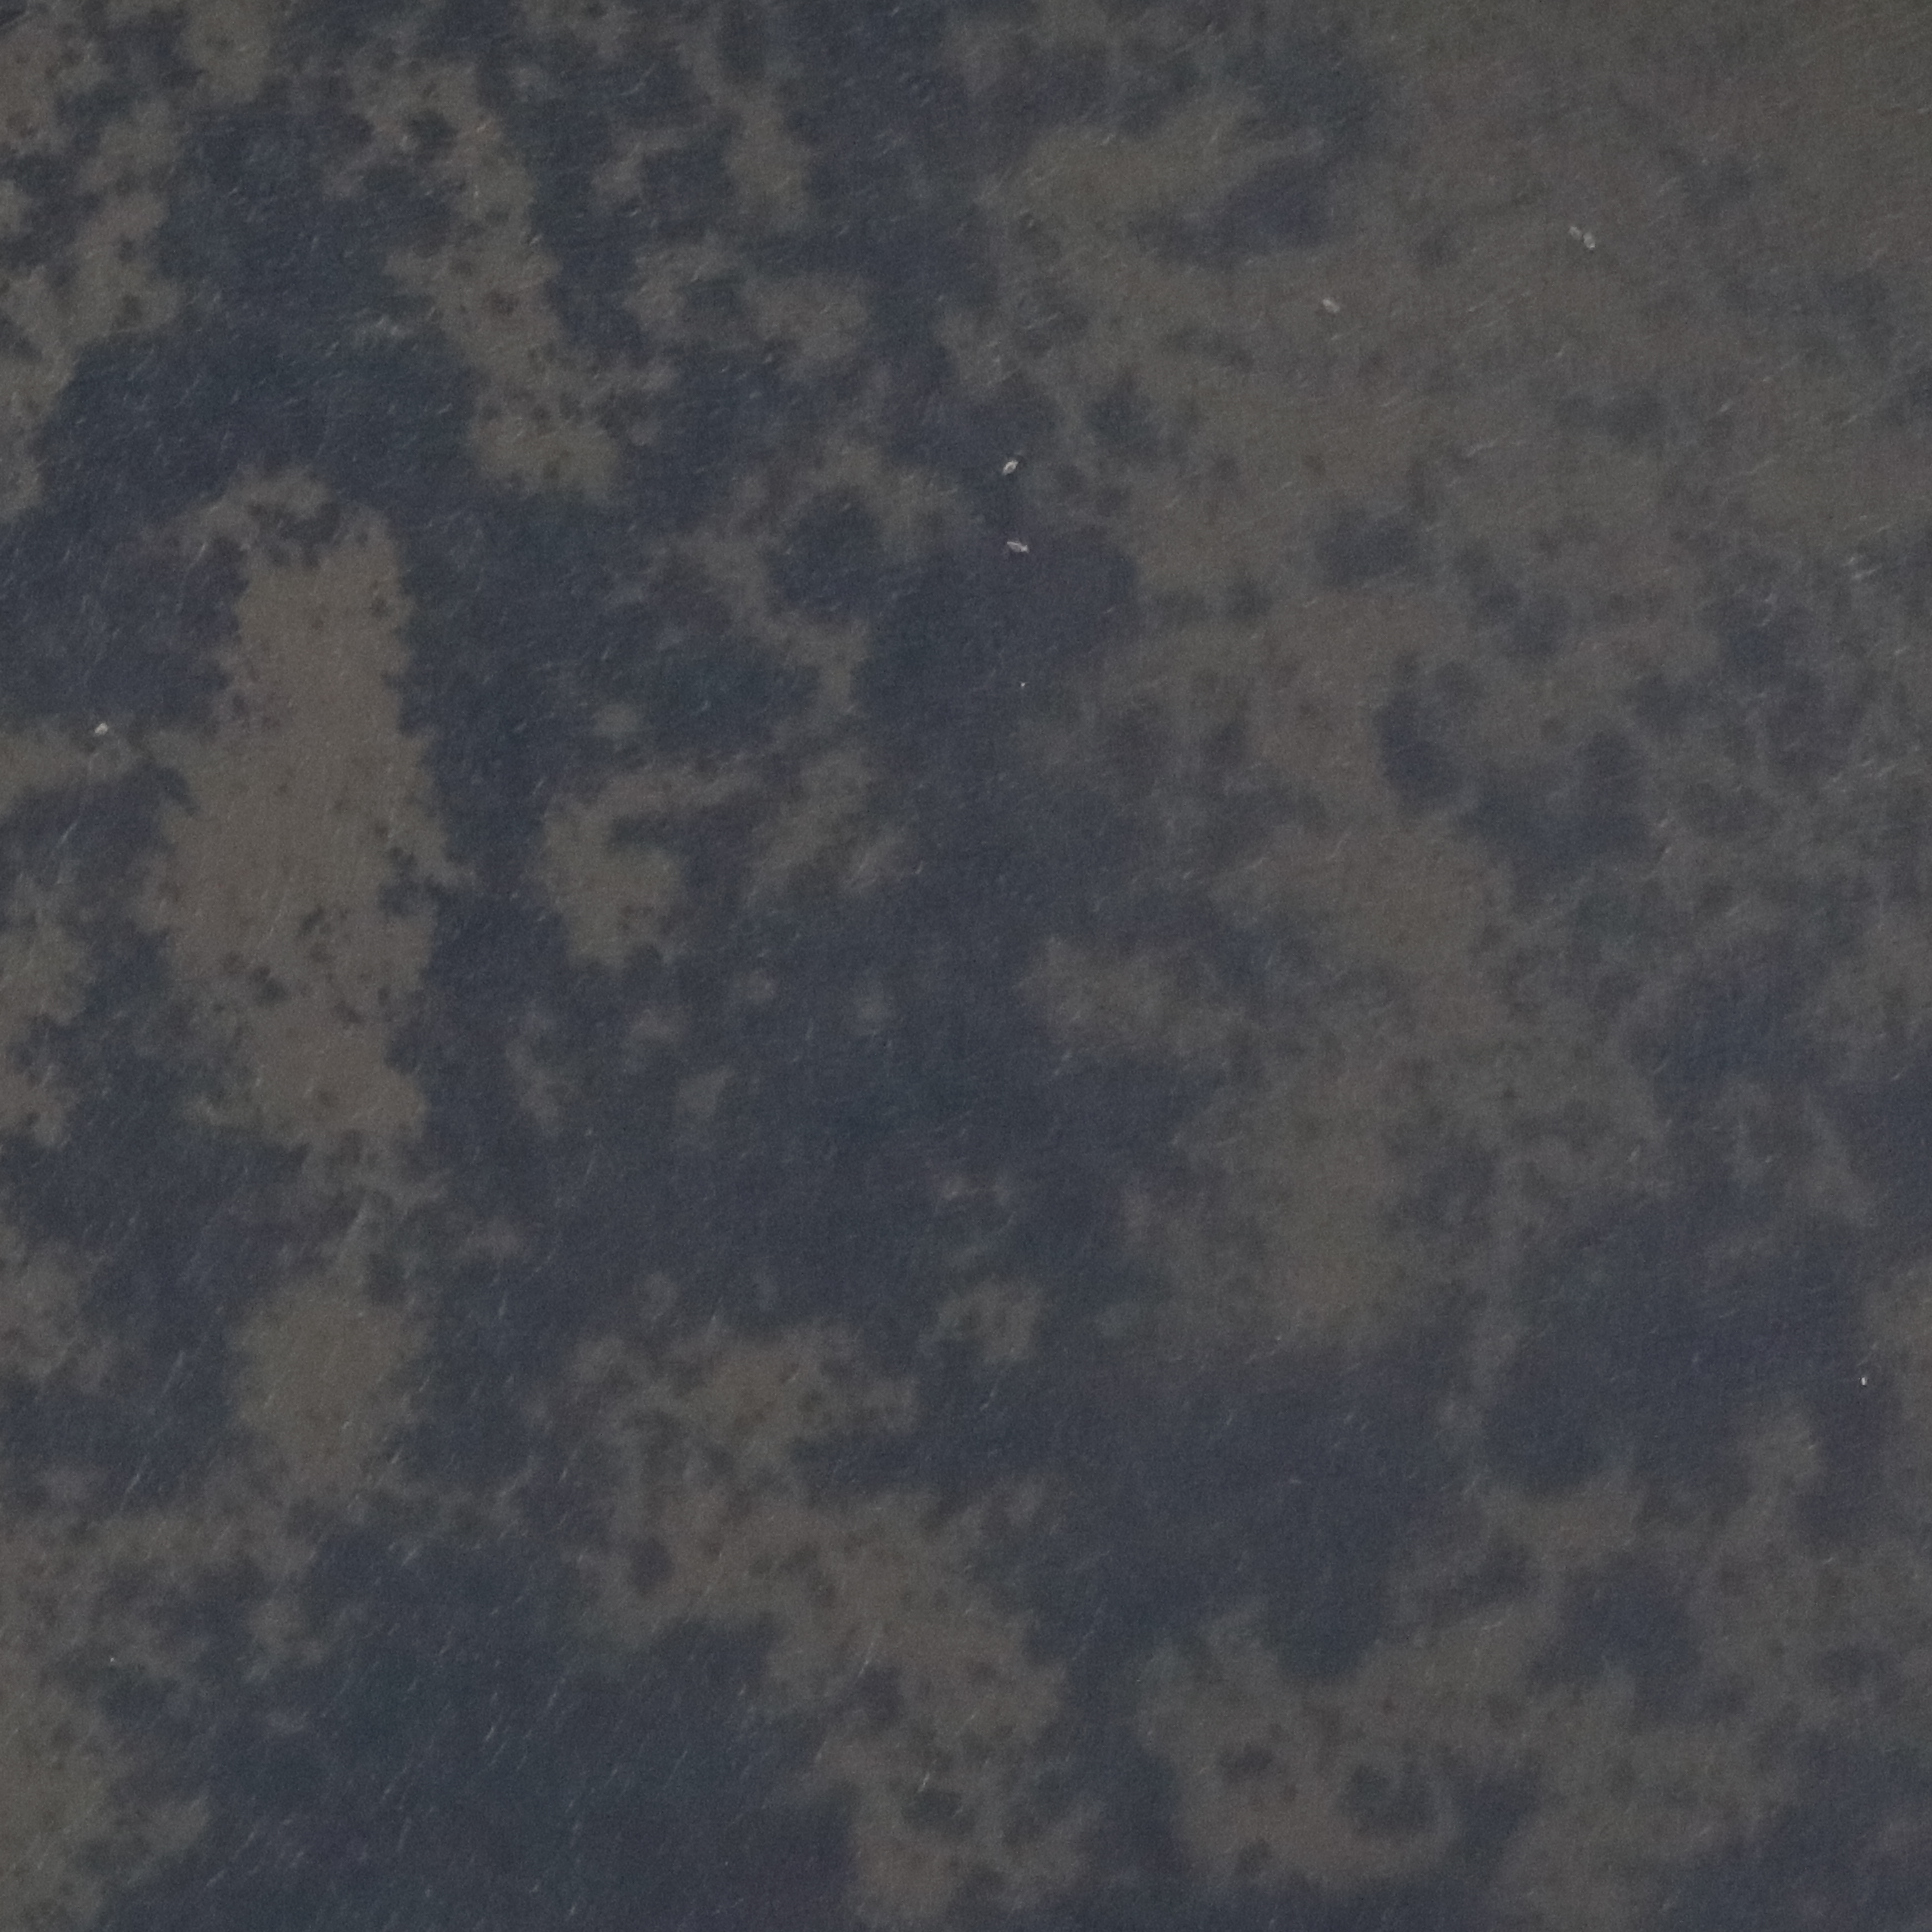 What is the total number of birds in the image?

6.